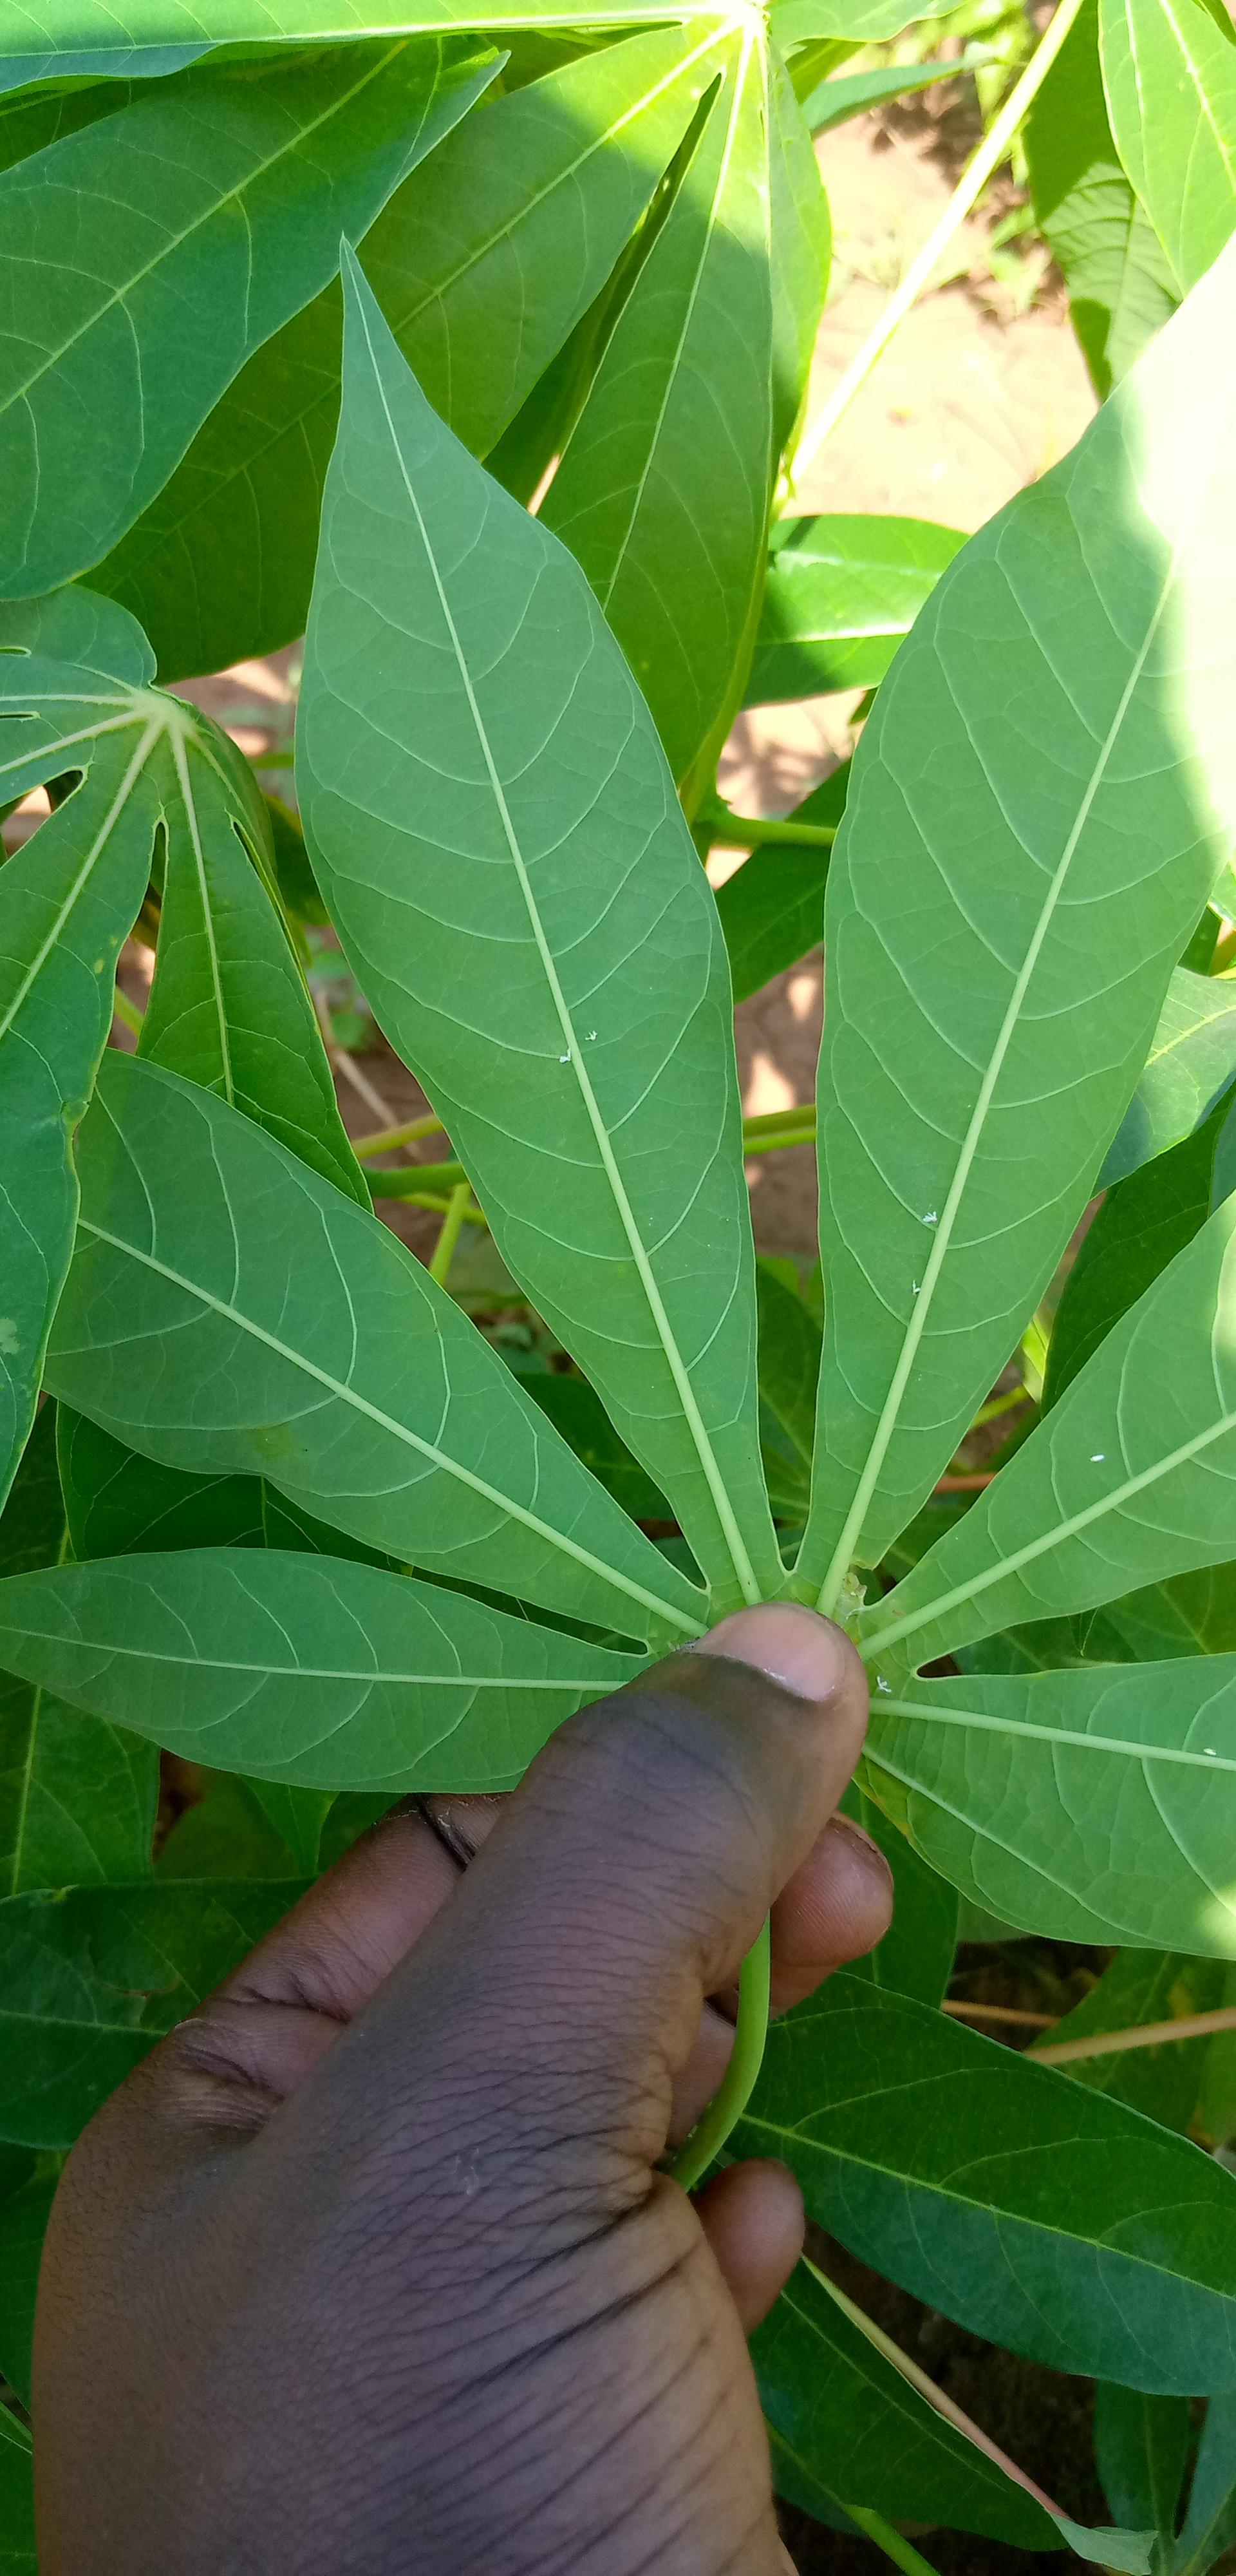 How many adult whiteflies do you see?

7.